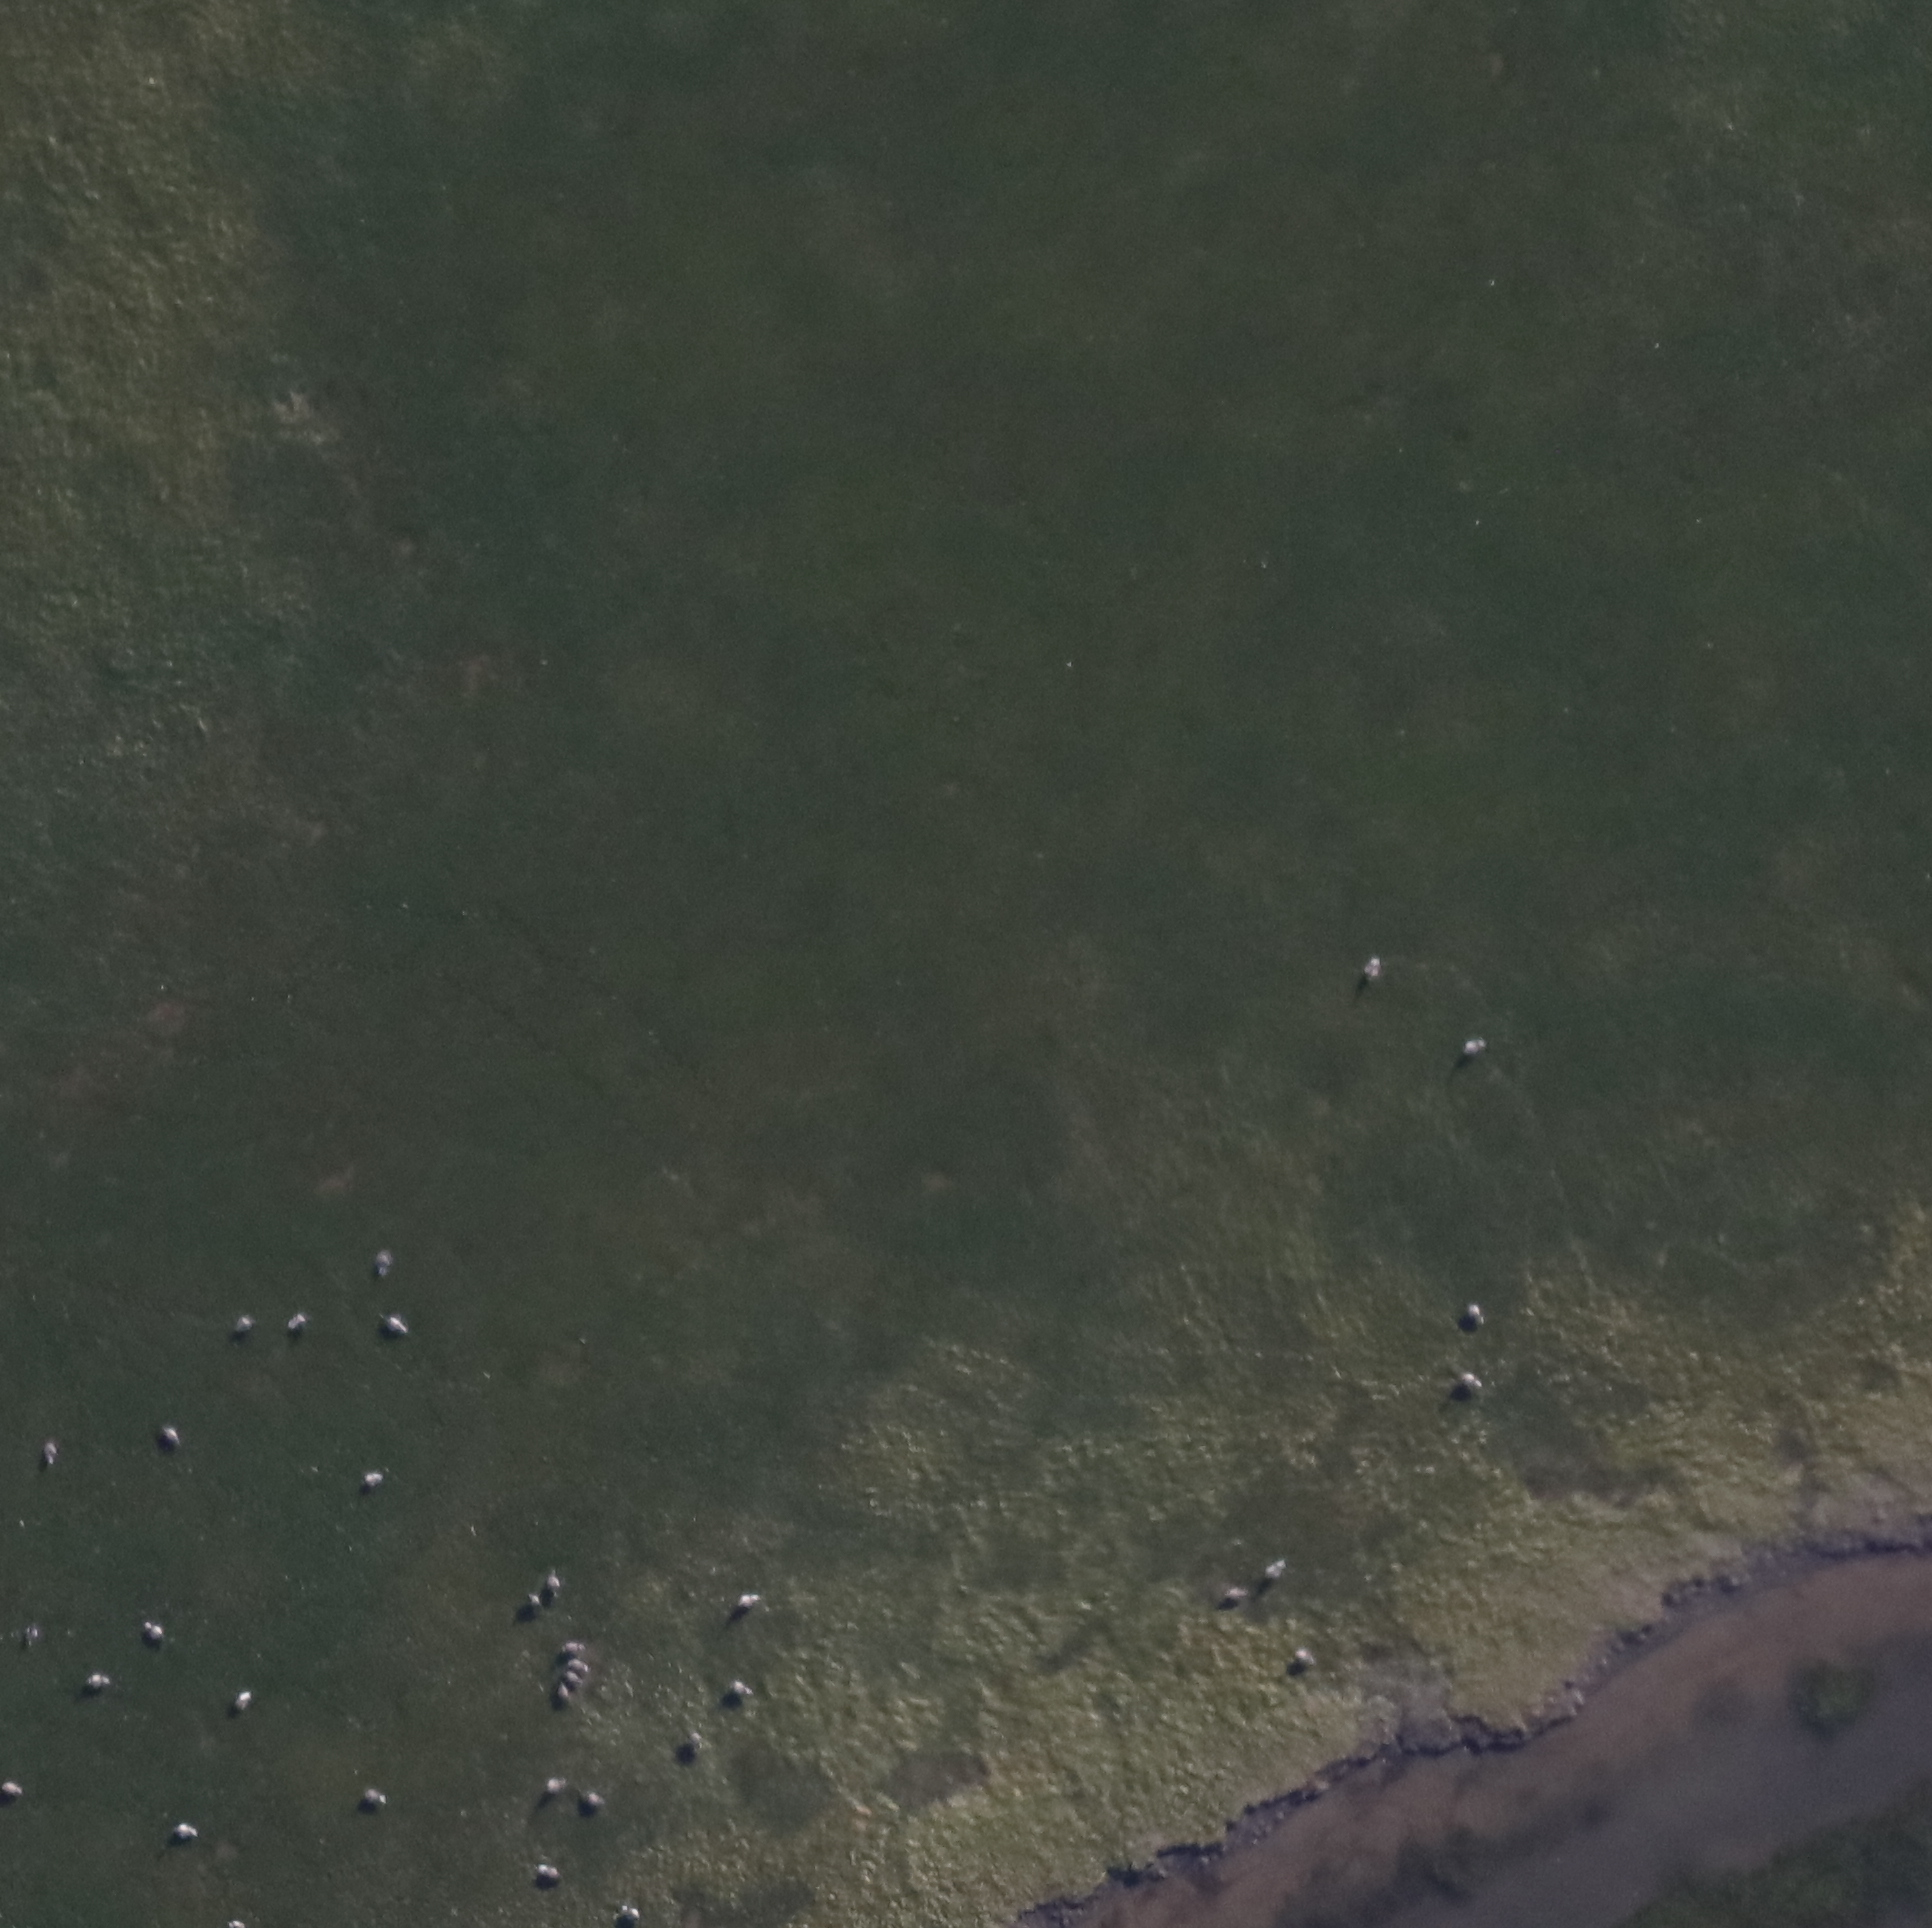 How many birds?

35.